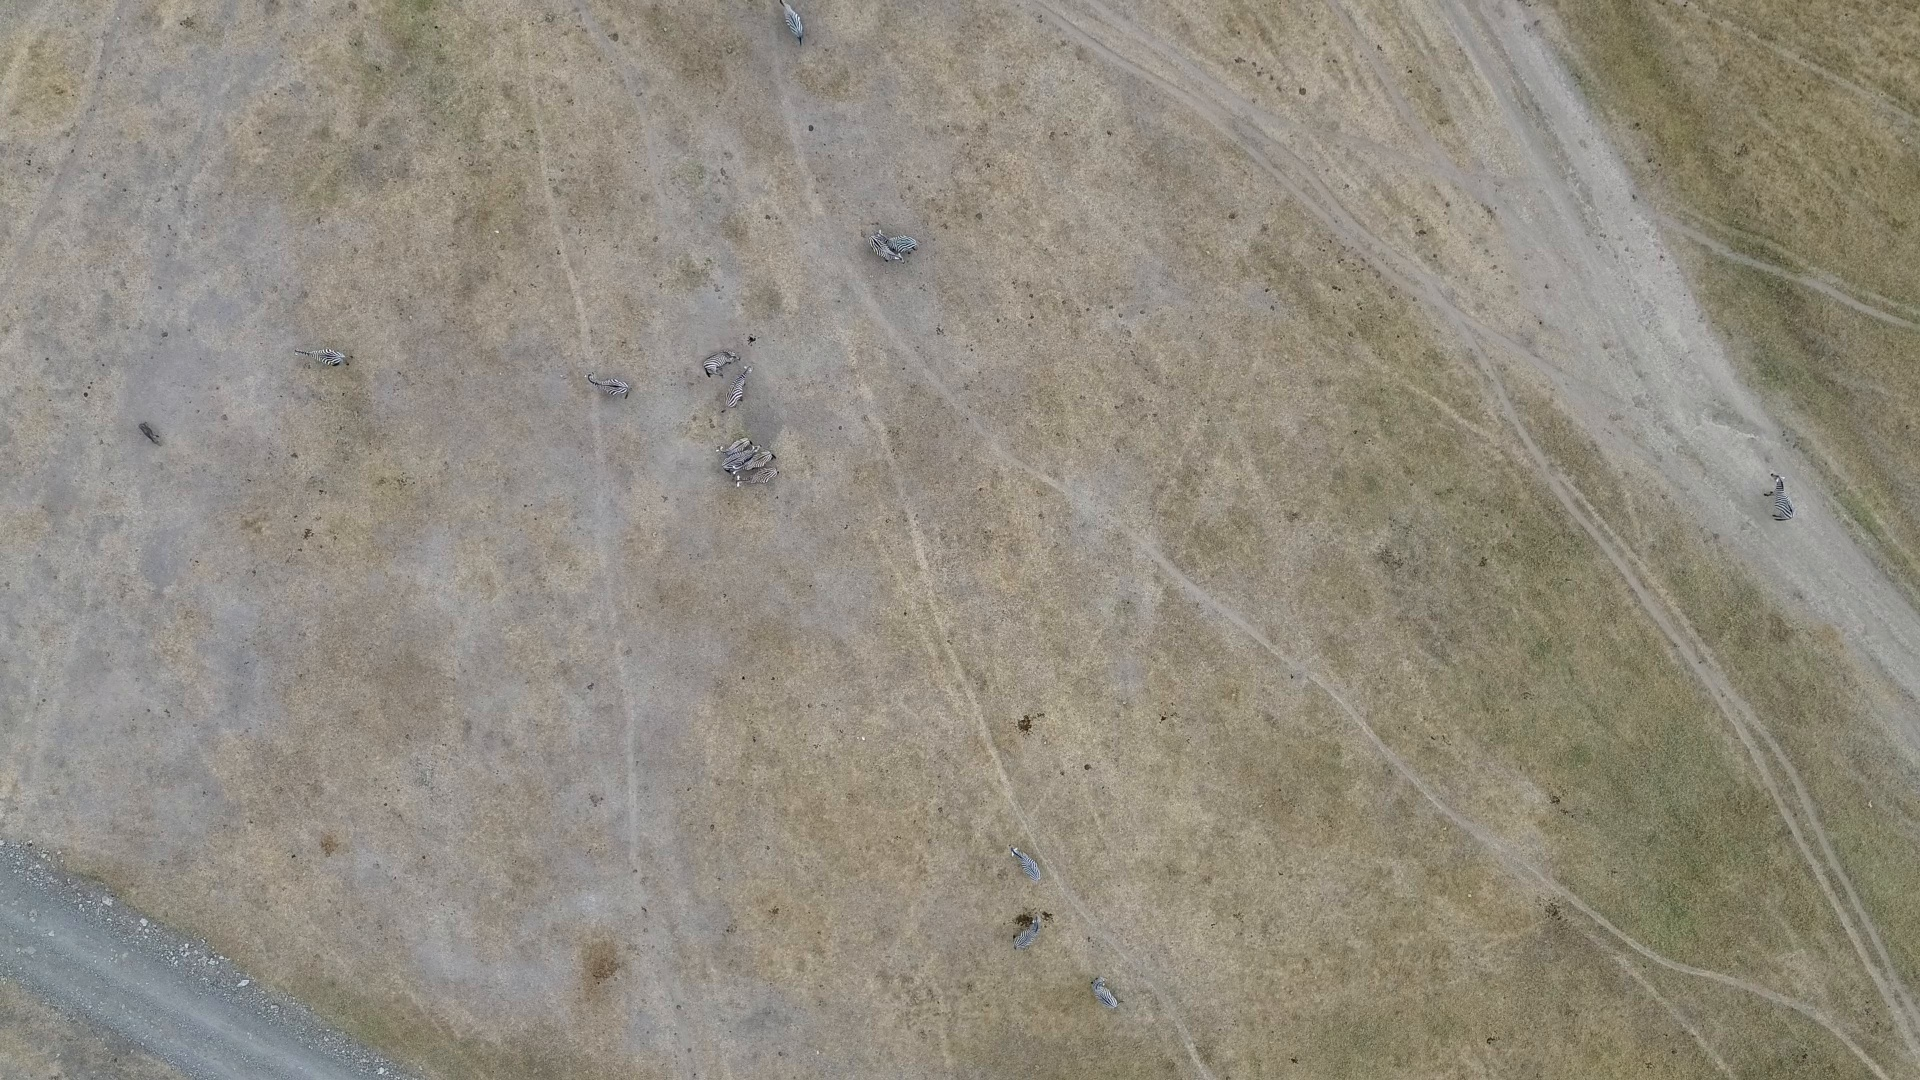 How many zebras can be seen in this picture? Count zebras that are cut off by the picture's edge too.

16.